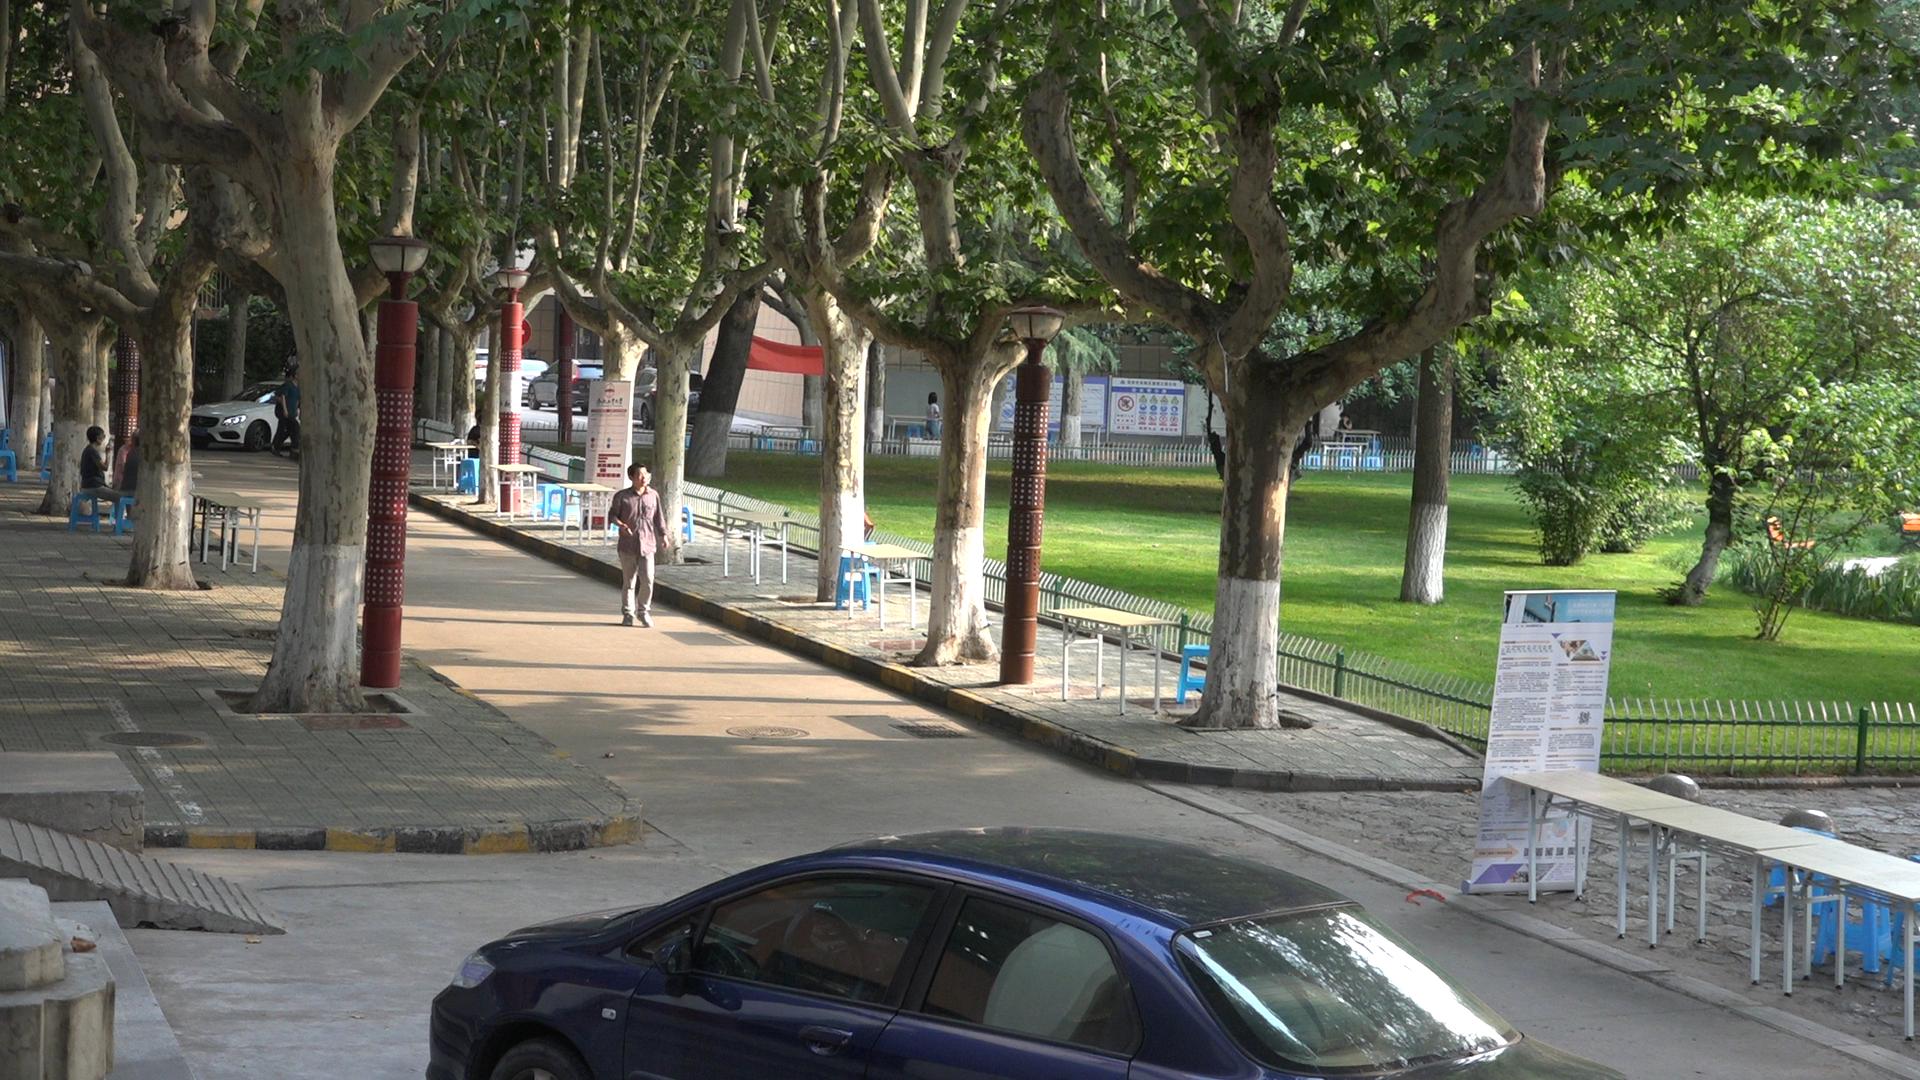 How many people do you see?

7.